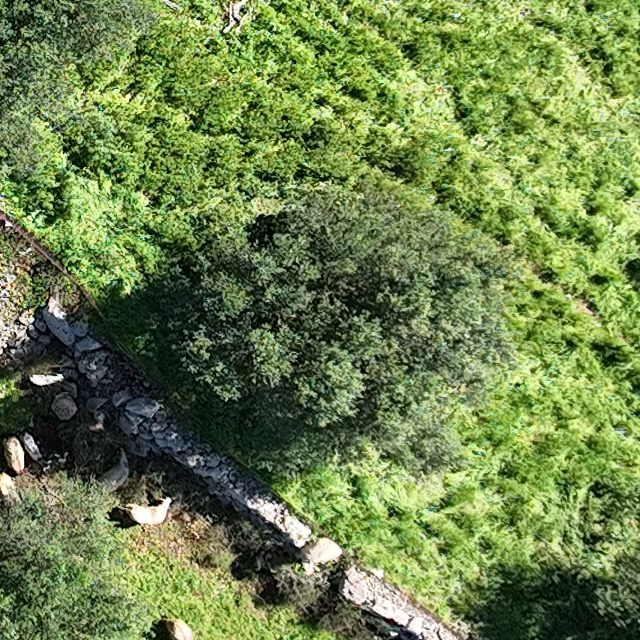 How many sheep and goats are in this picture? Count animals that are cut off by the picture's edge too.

7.